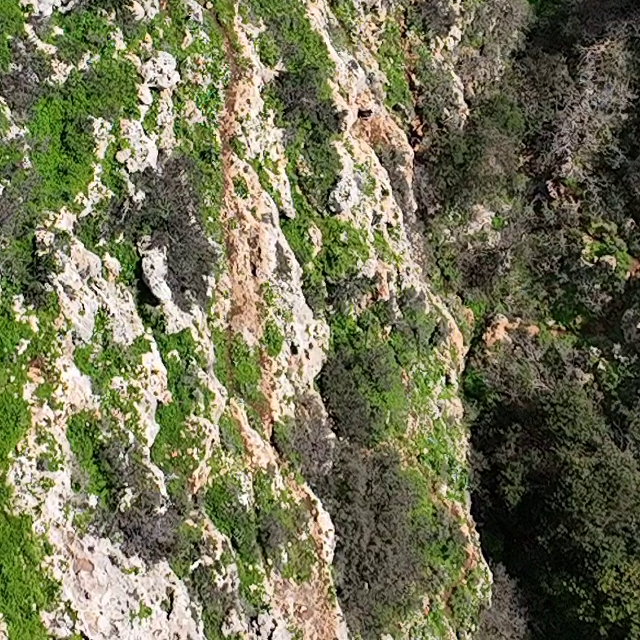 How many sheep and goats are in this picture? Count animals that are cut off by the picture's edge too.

0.